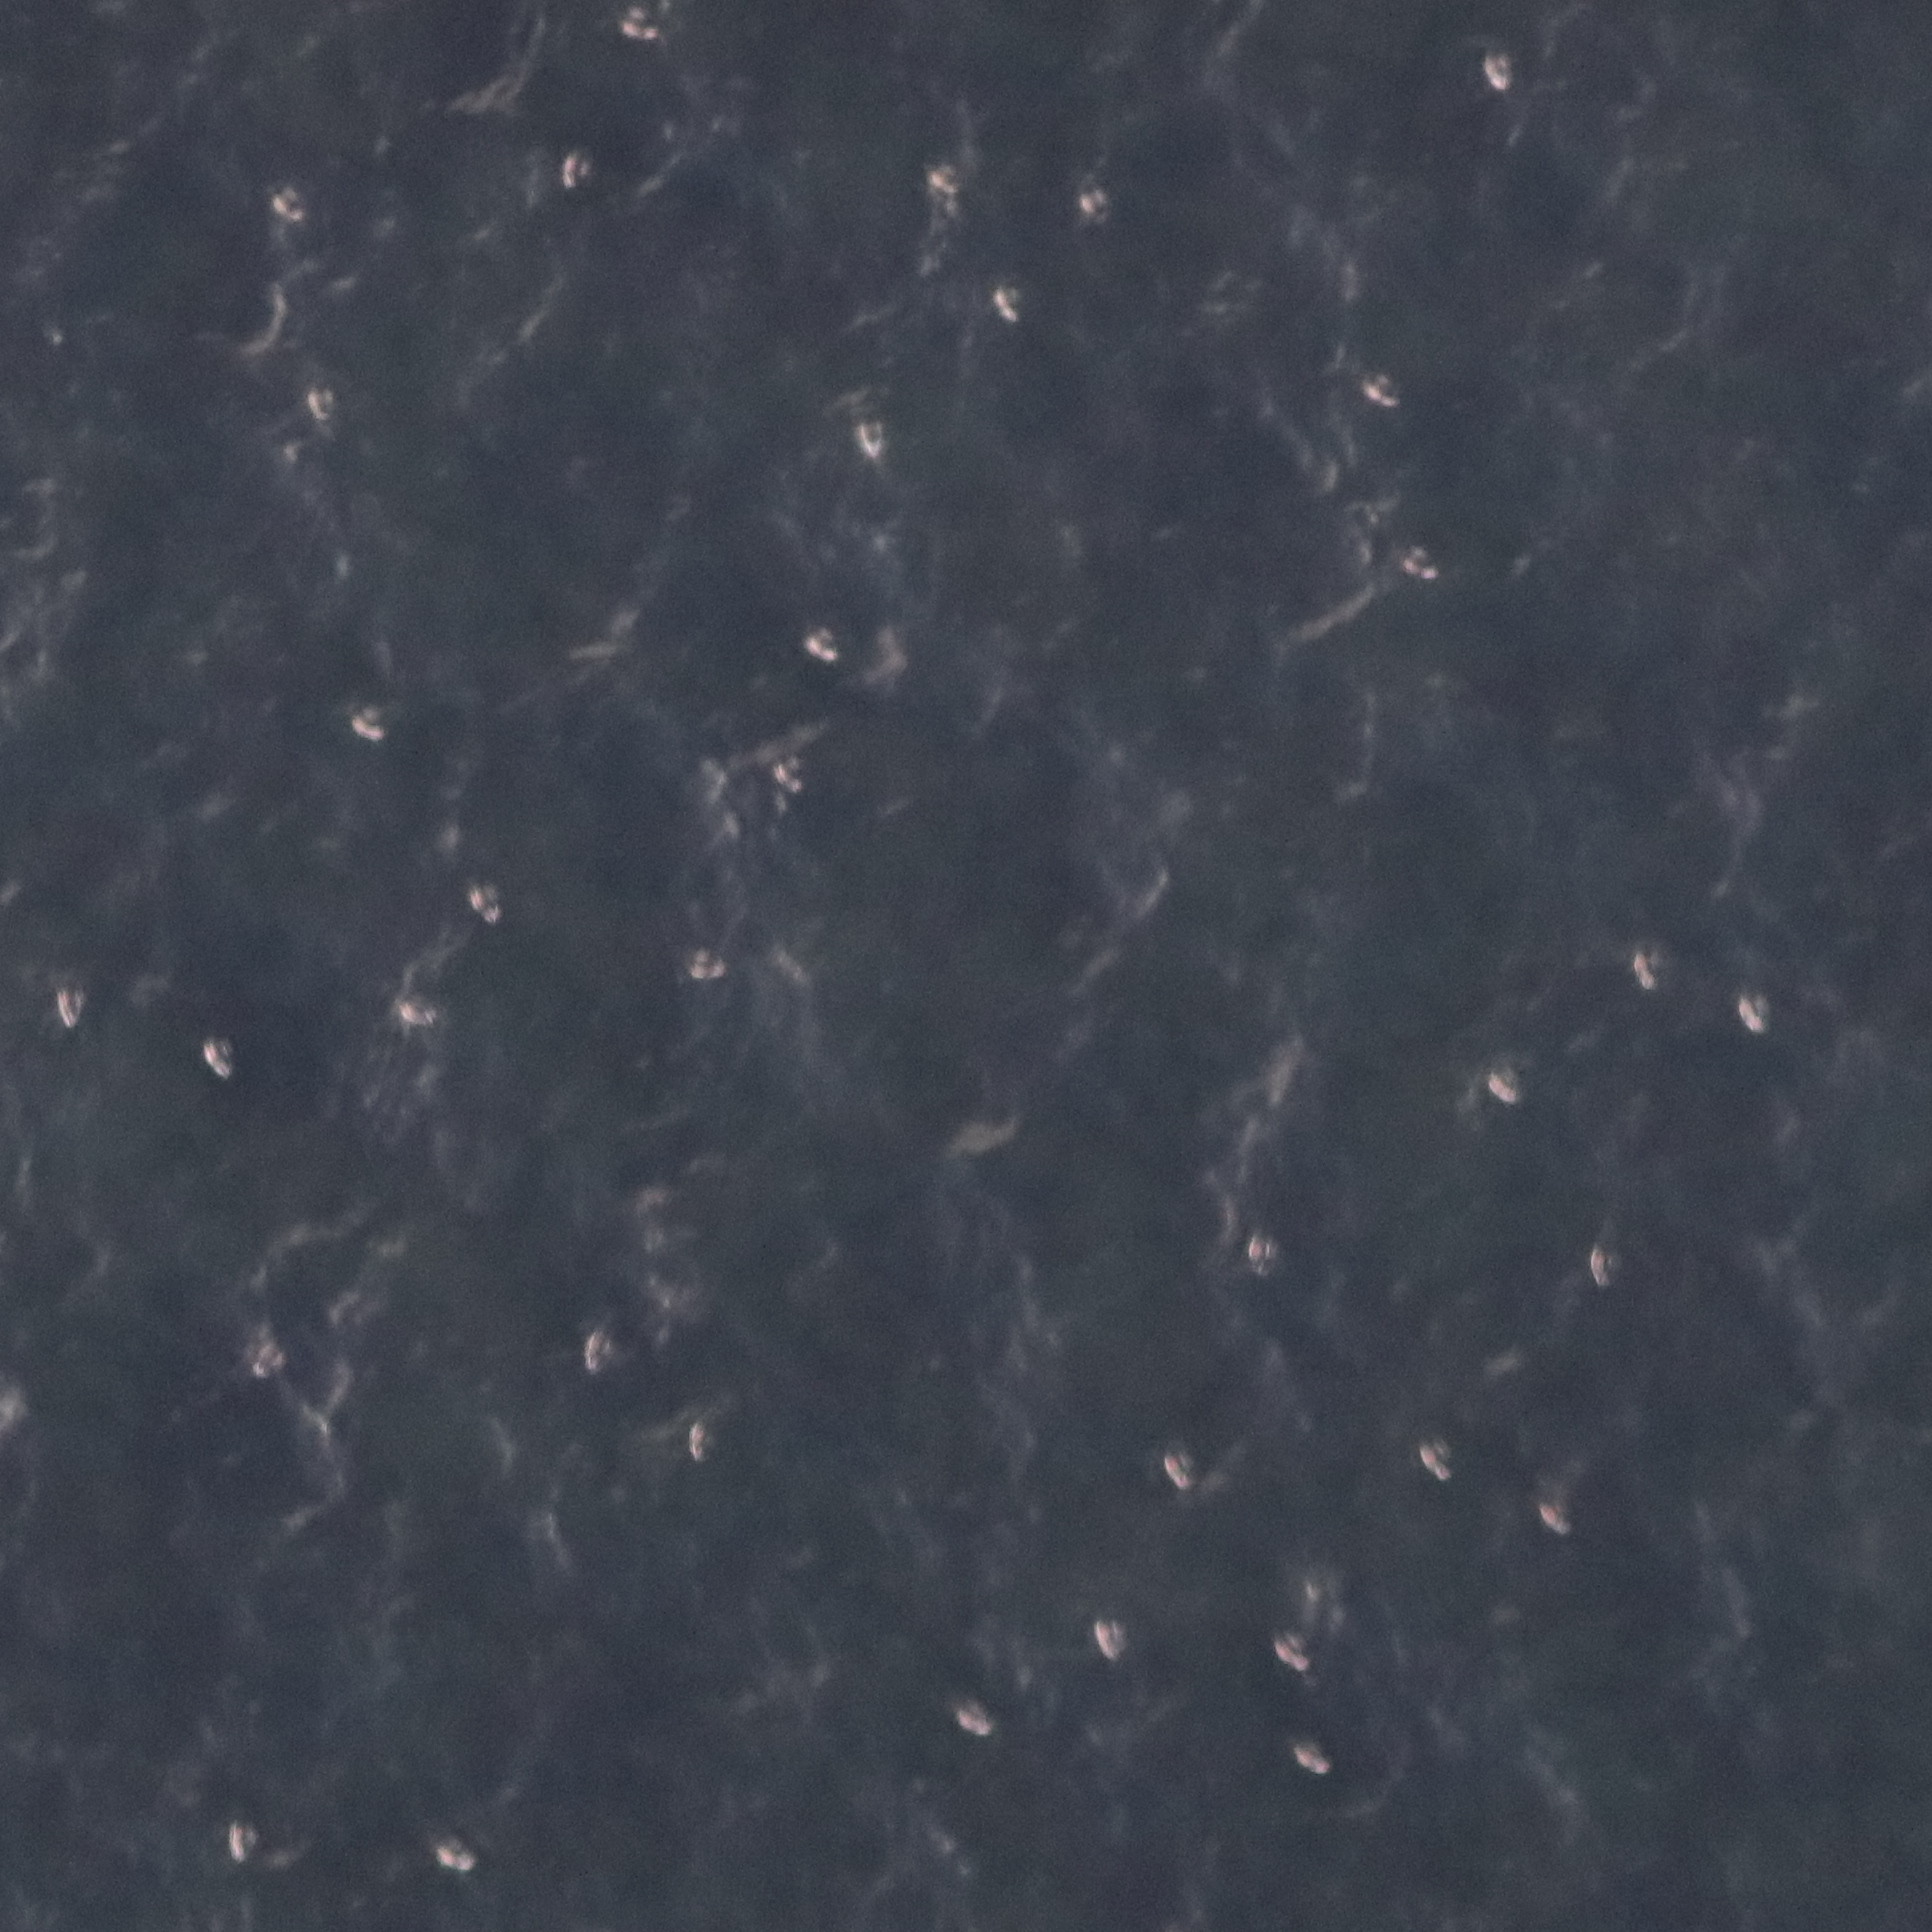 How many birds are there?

36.